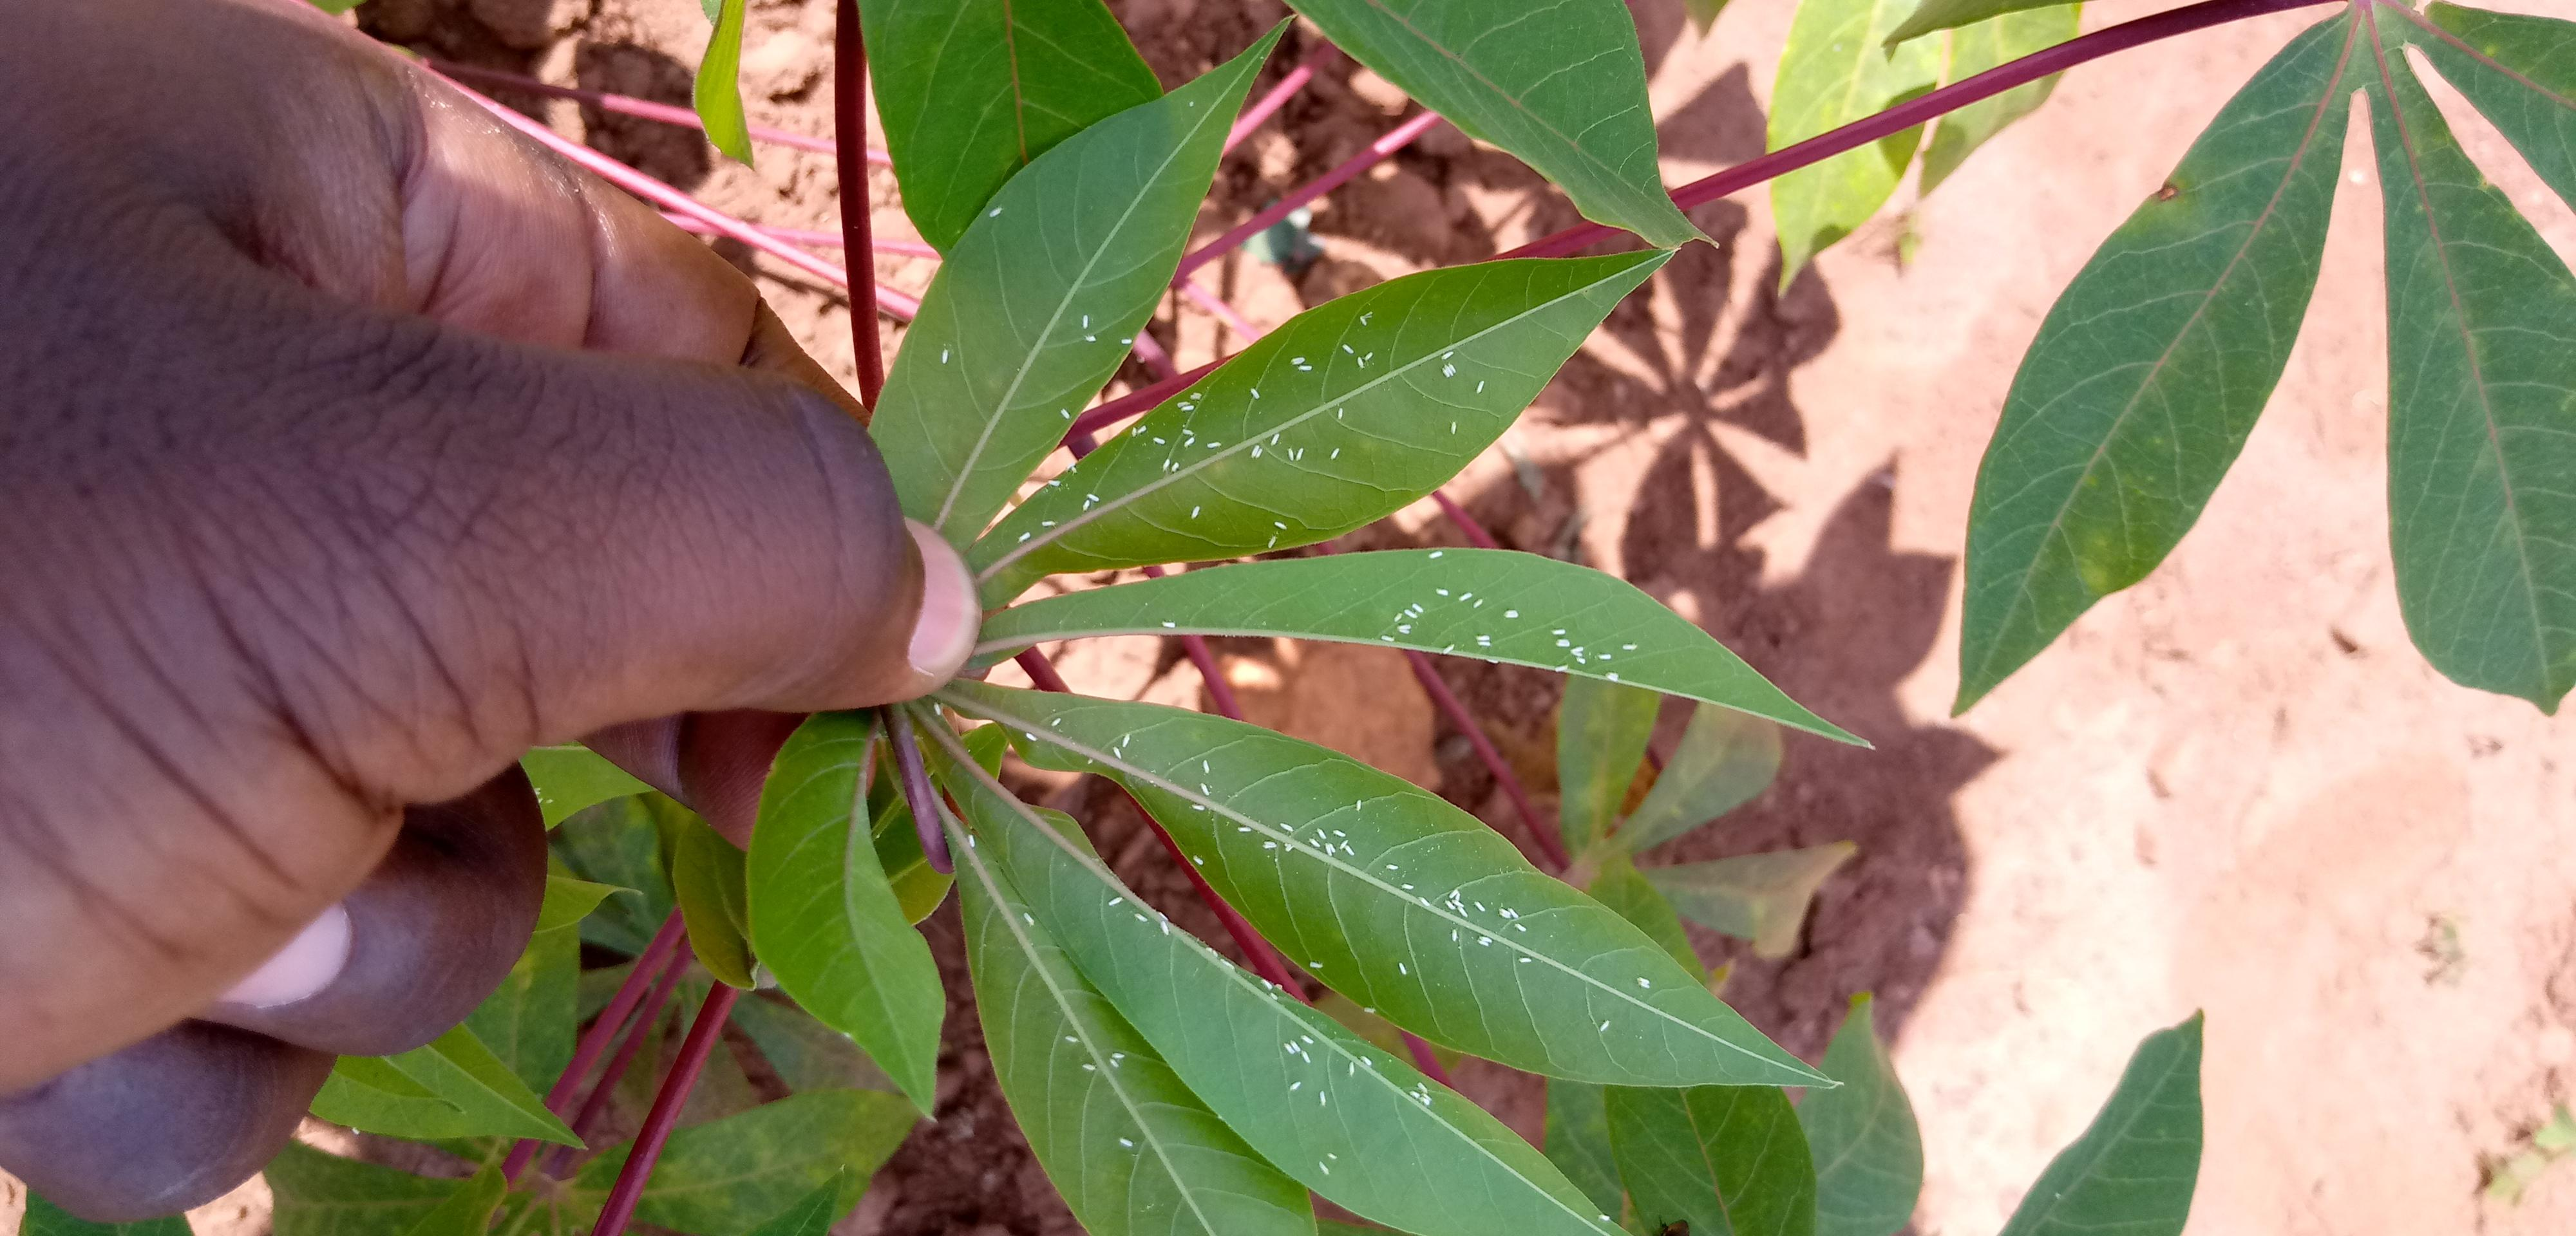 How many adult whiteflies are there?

139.